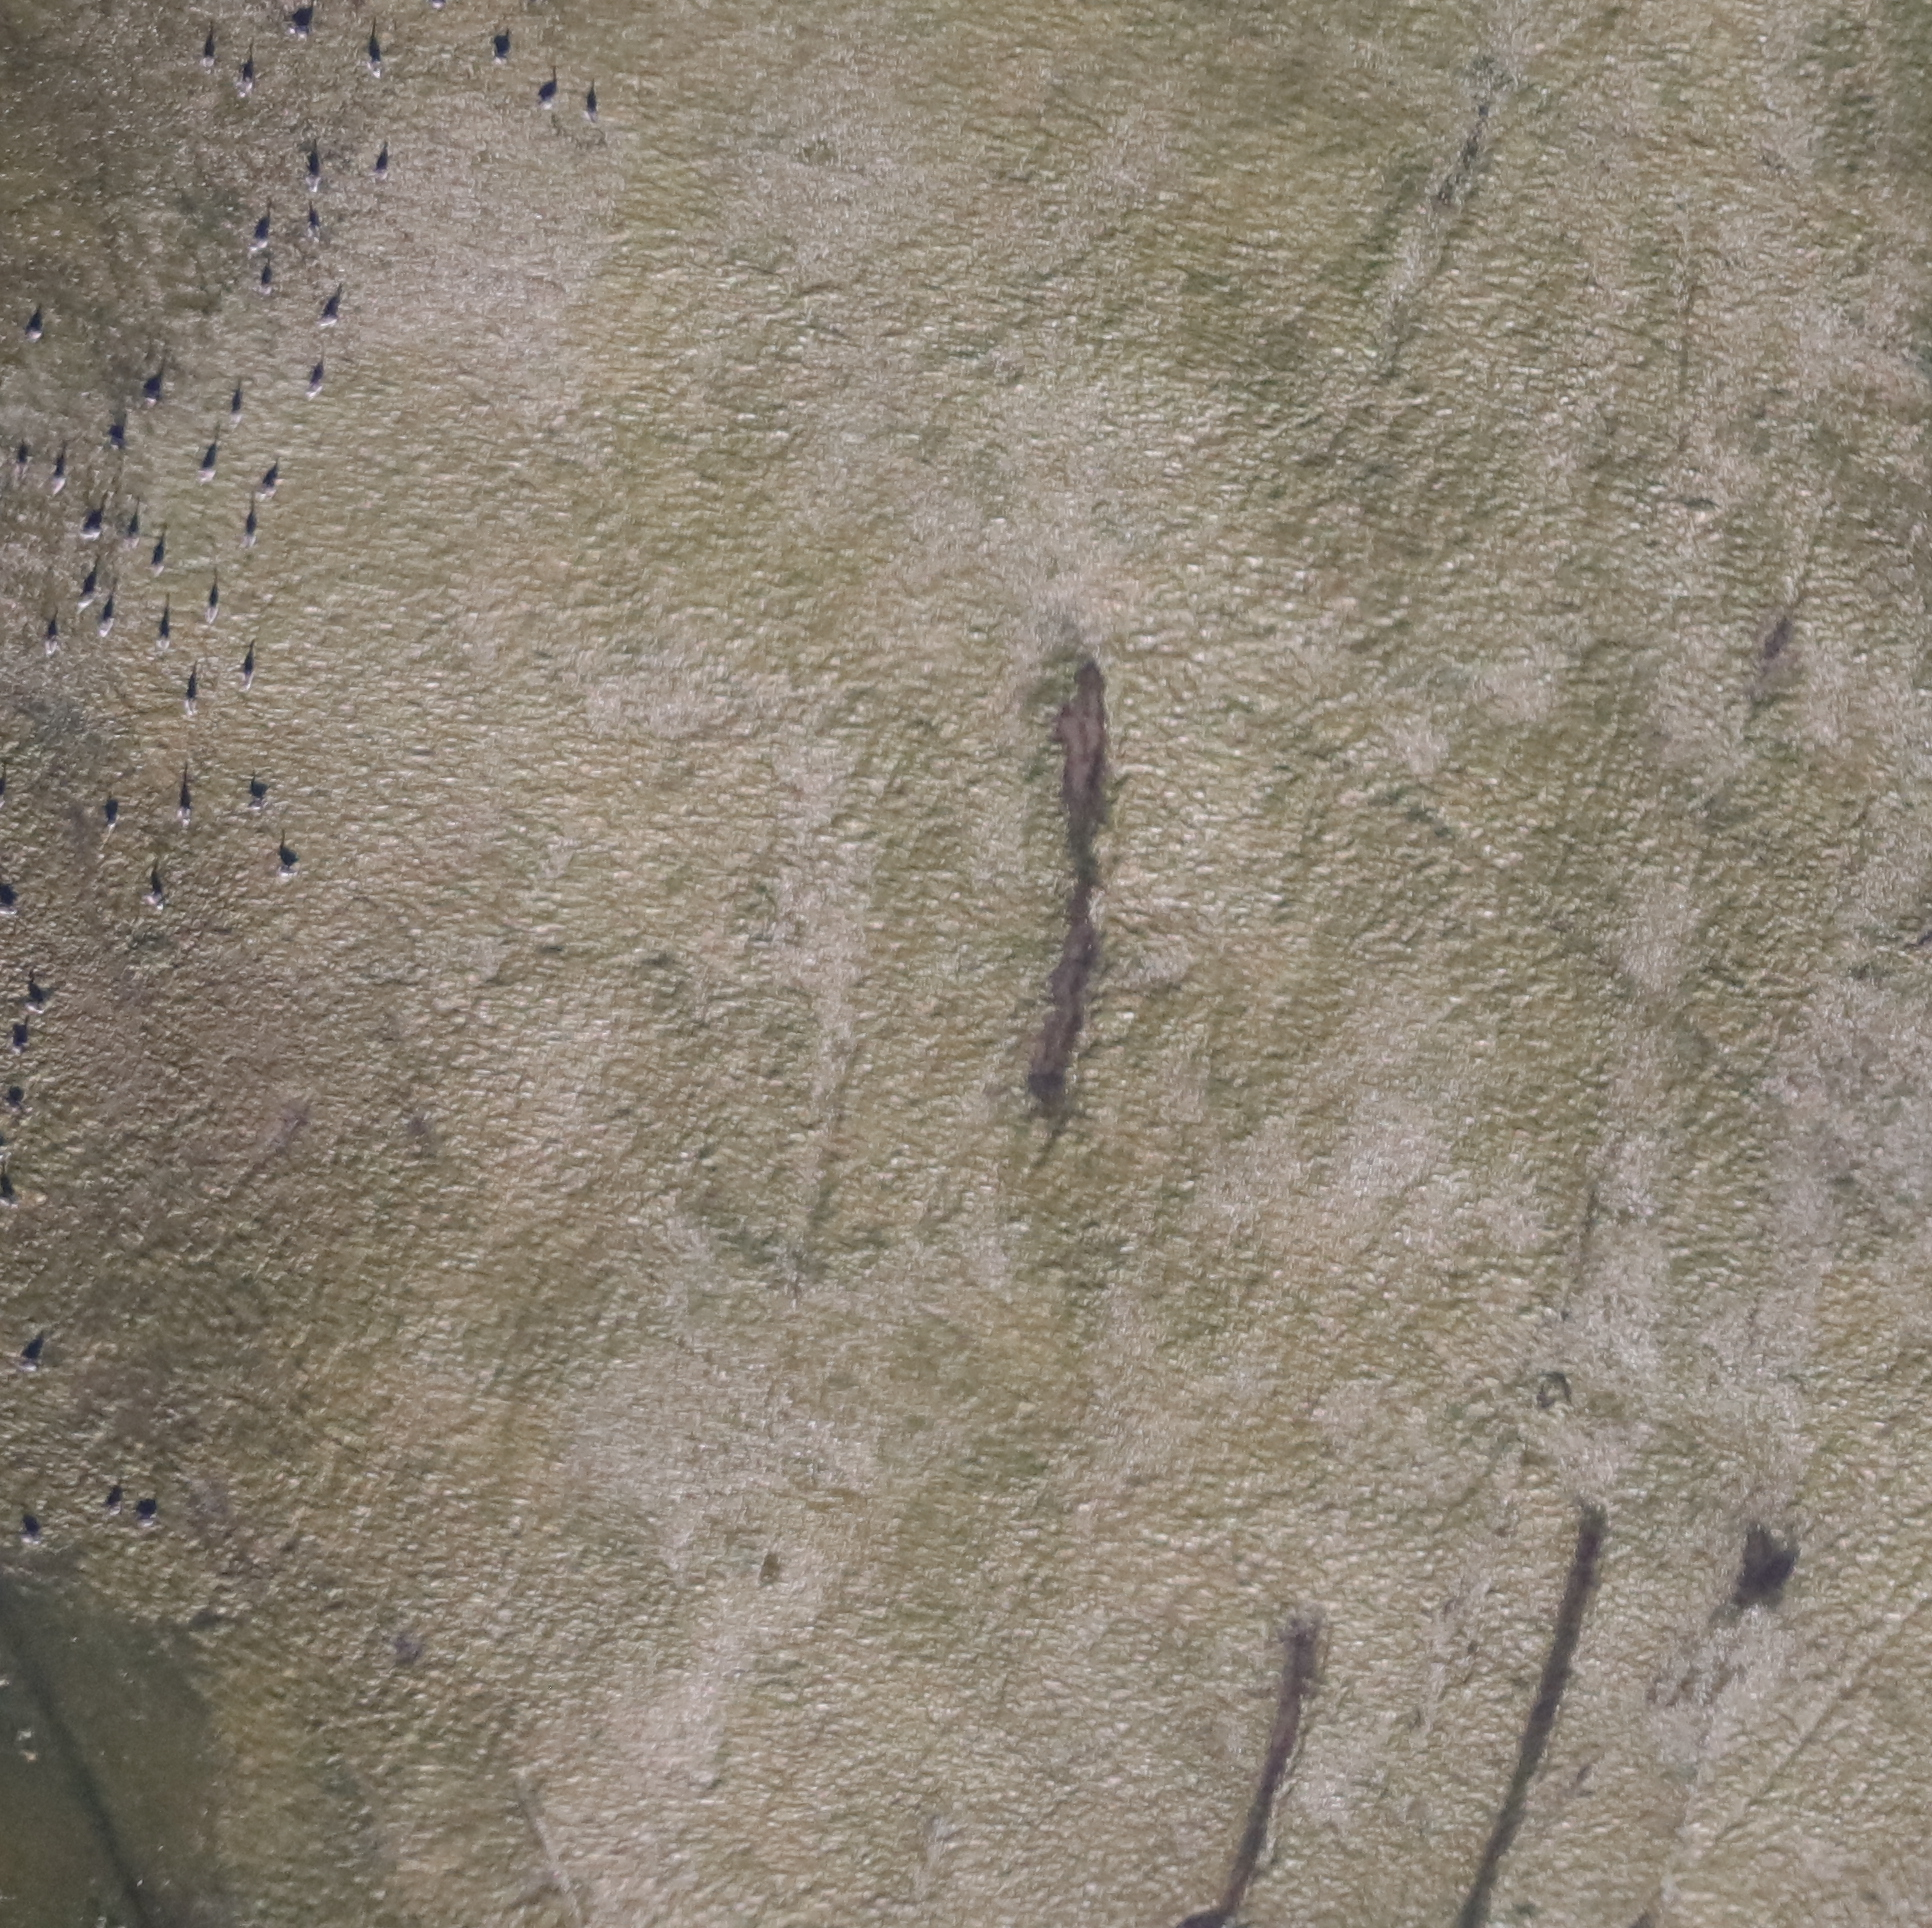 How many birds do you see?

47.